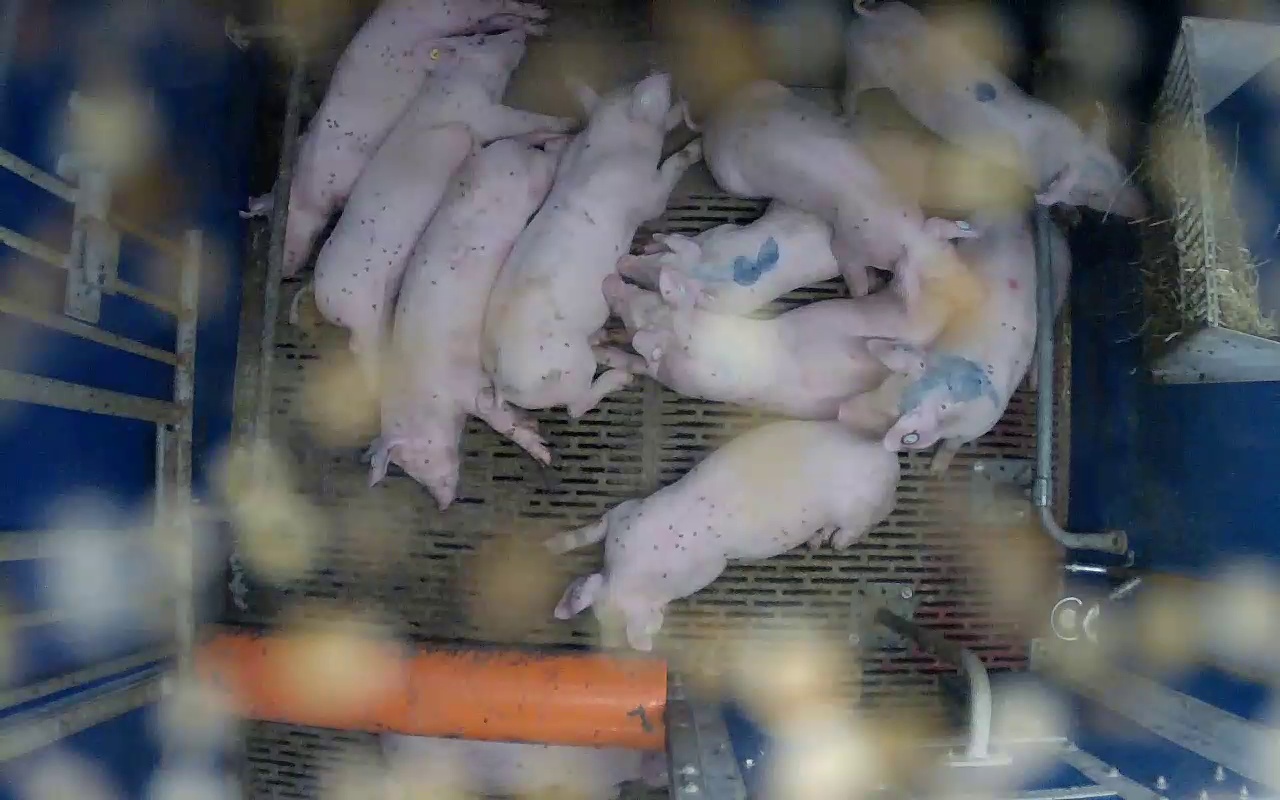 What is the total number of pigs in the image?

10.